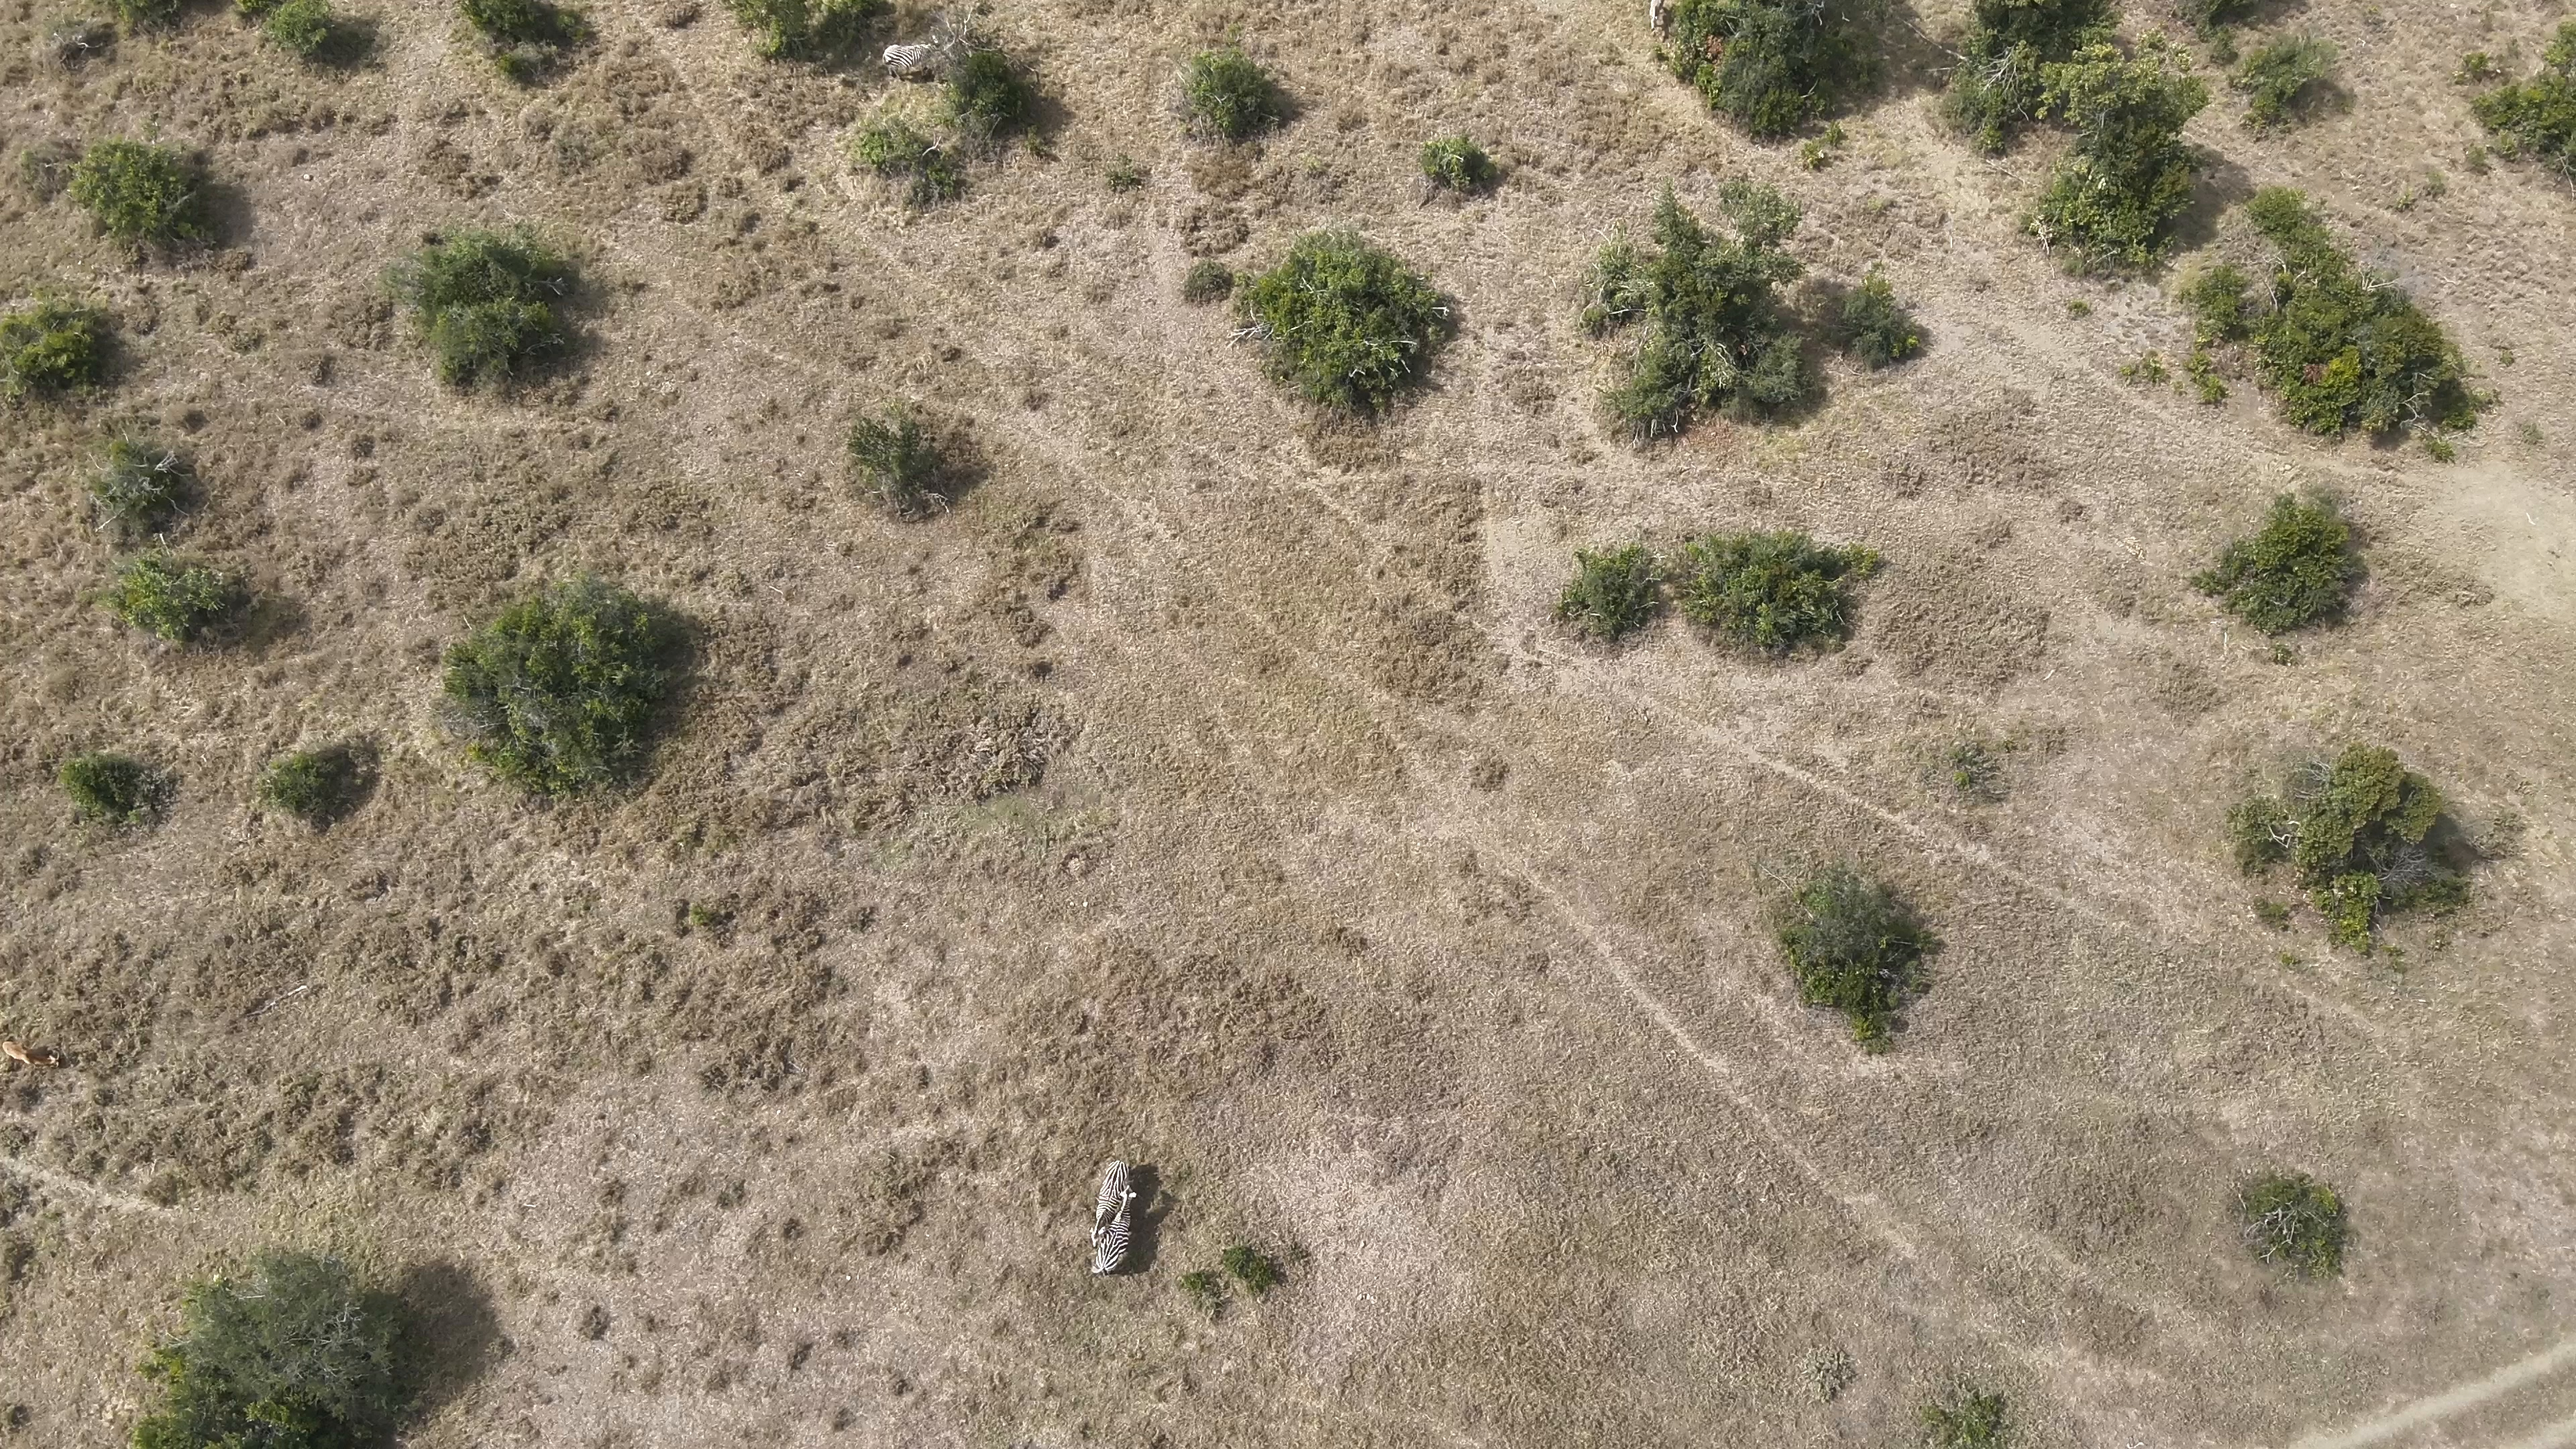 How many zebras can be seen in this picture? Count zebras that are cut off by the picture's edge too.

3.